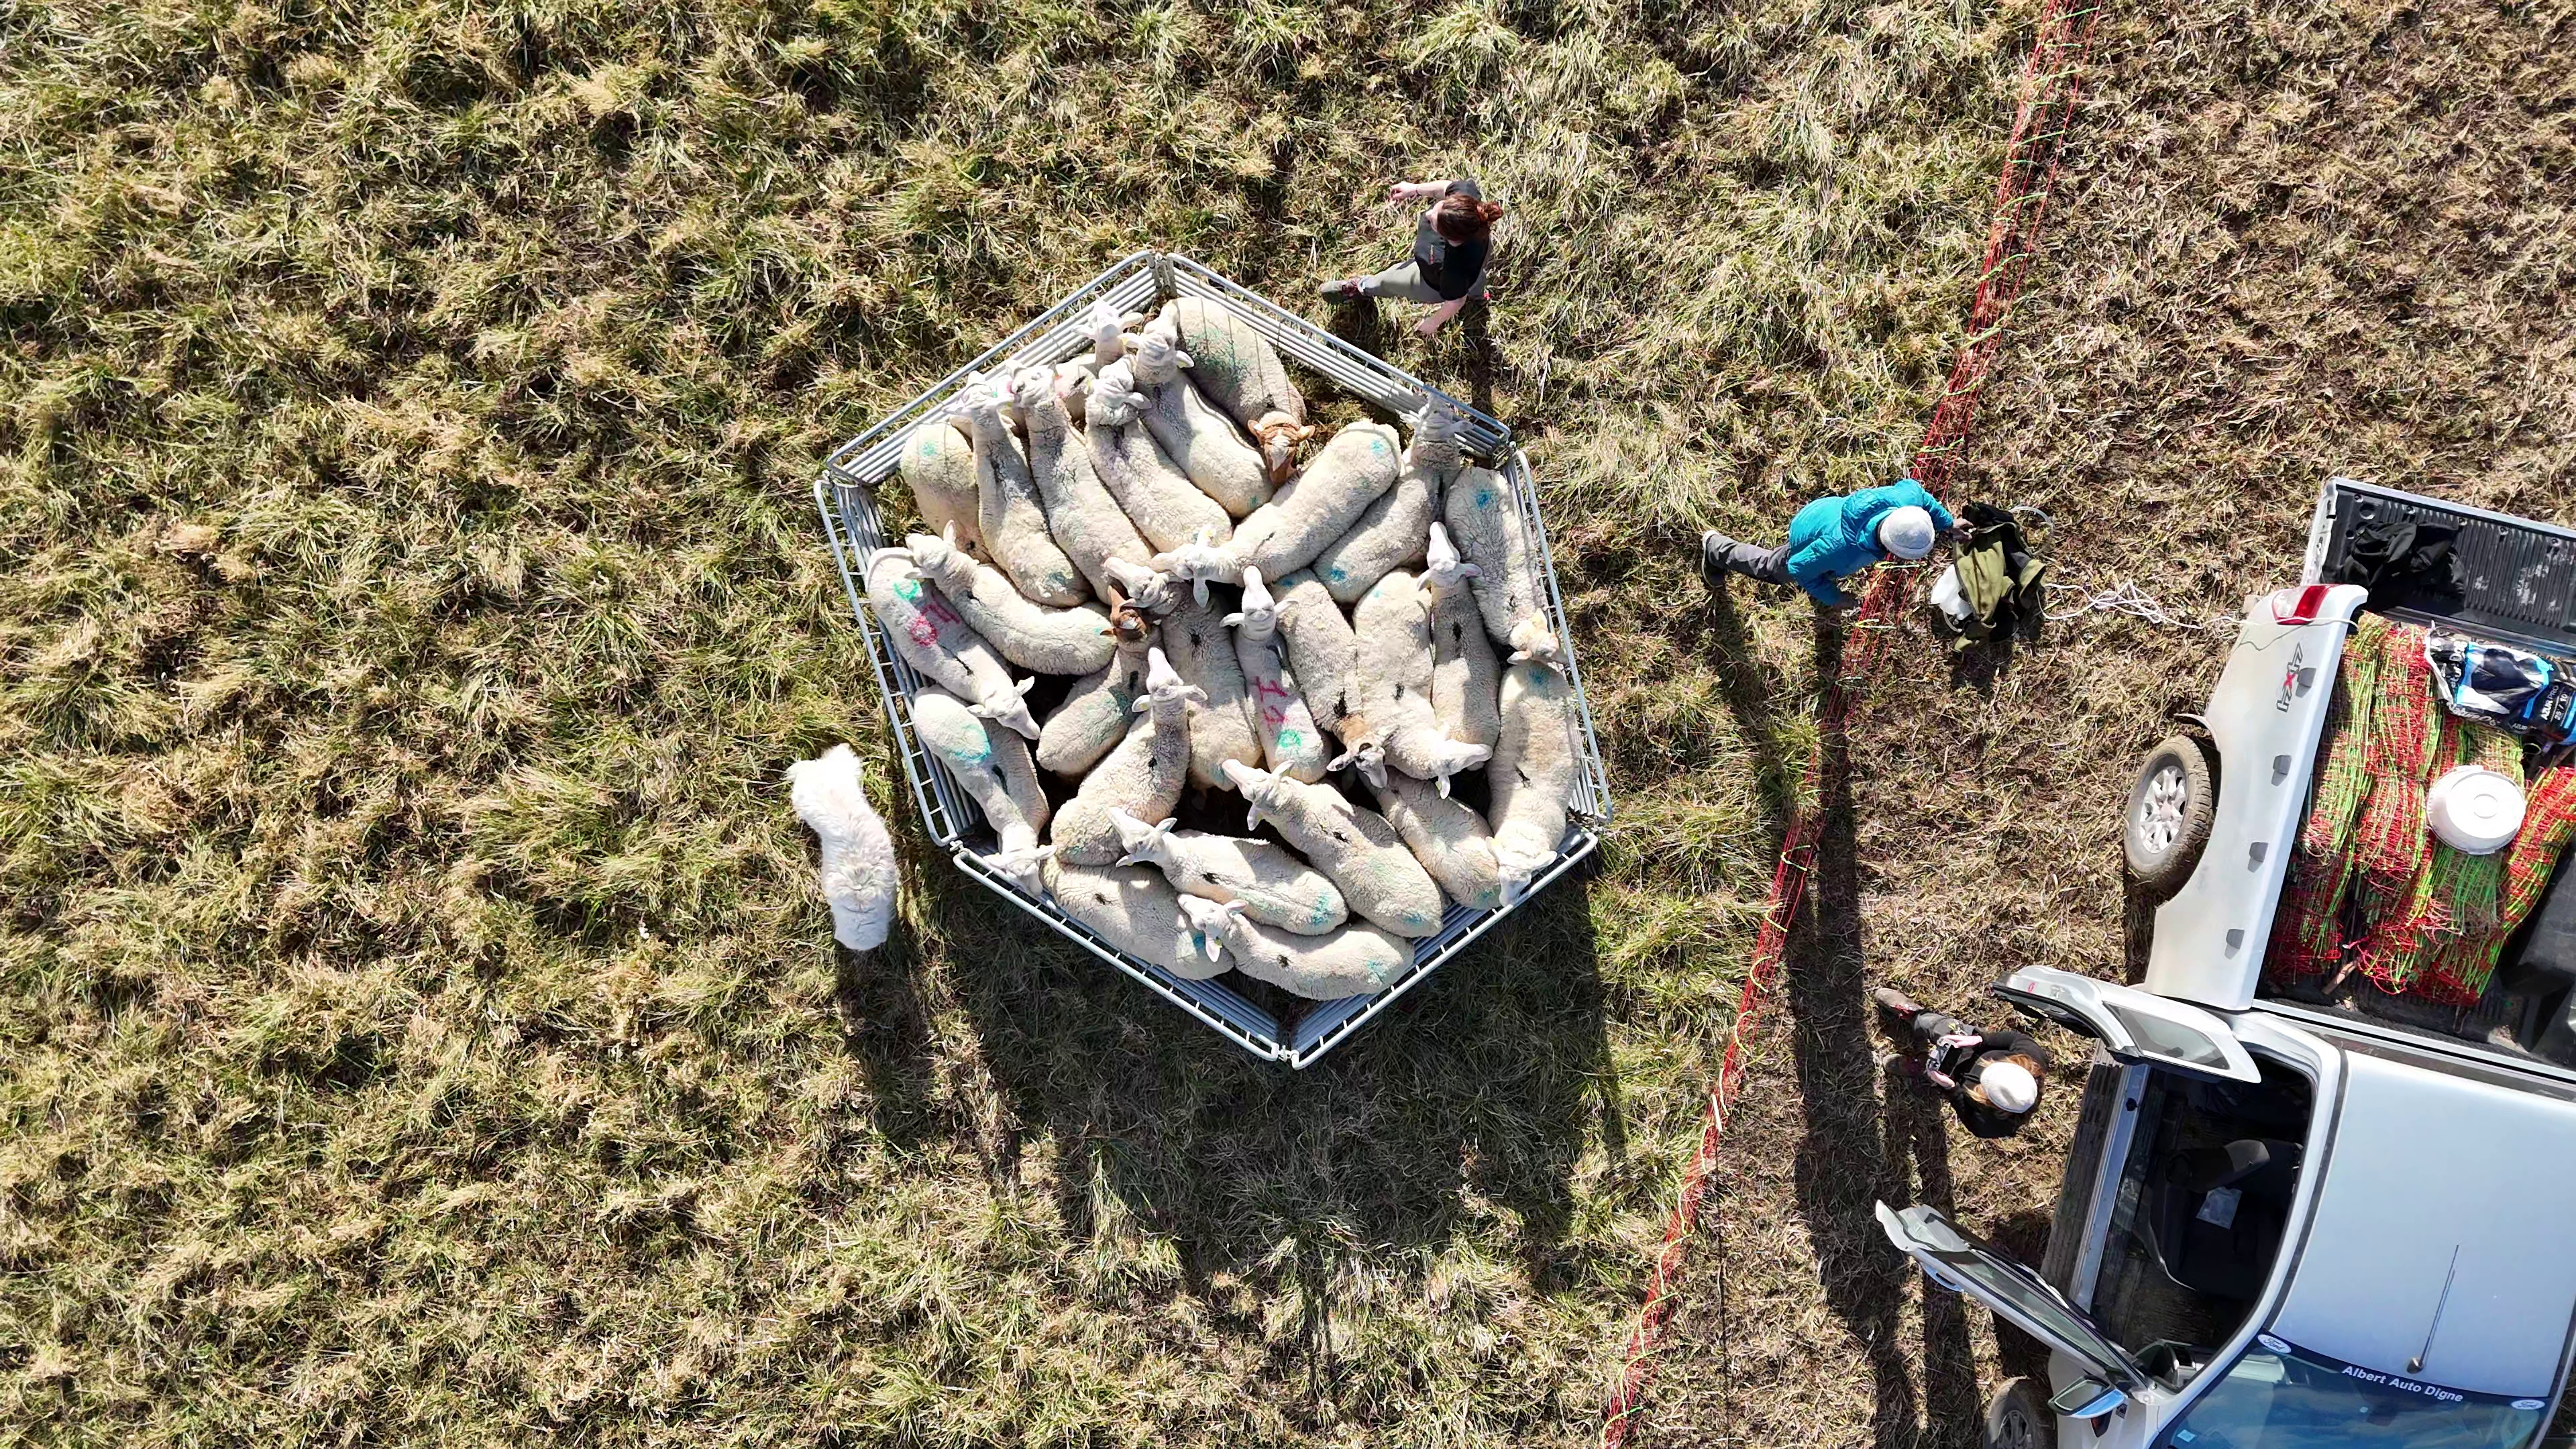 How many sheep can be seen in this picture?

26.